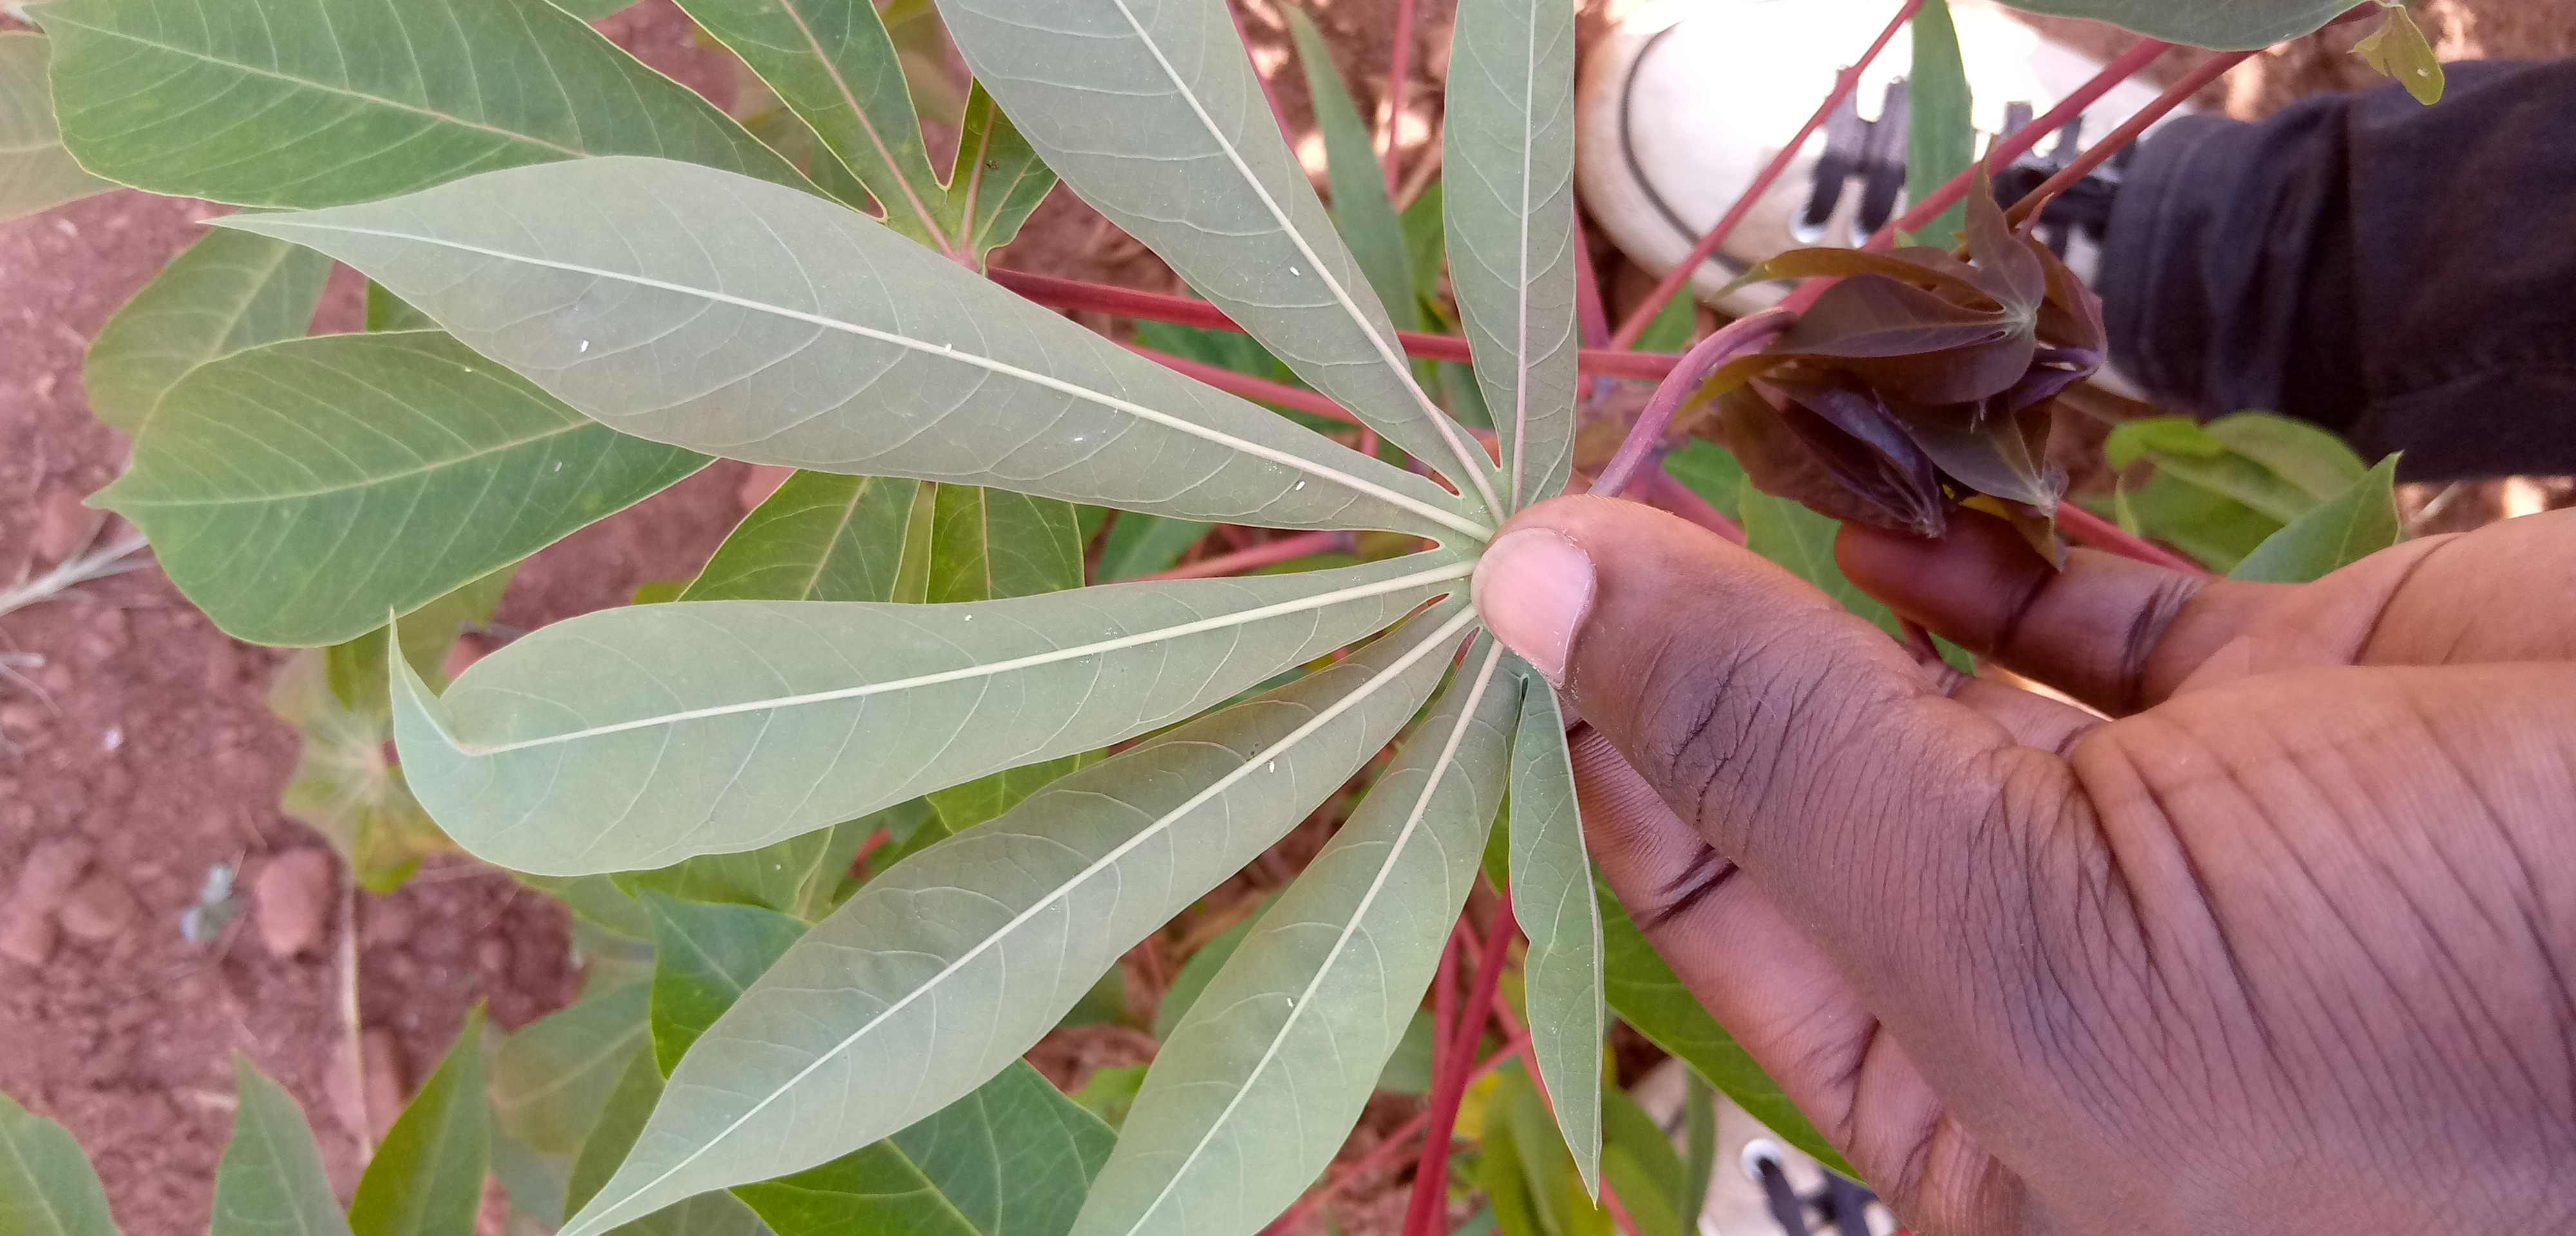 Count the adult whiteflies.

8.